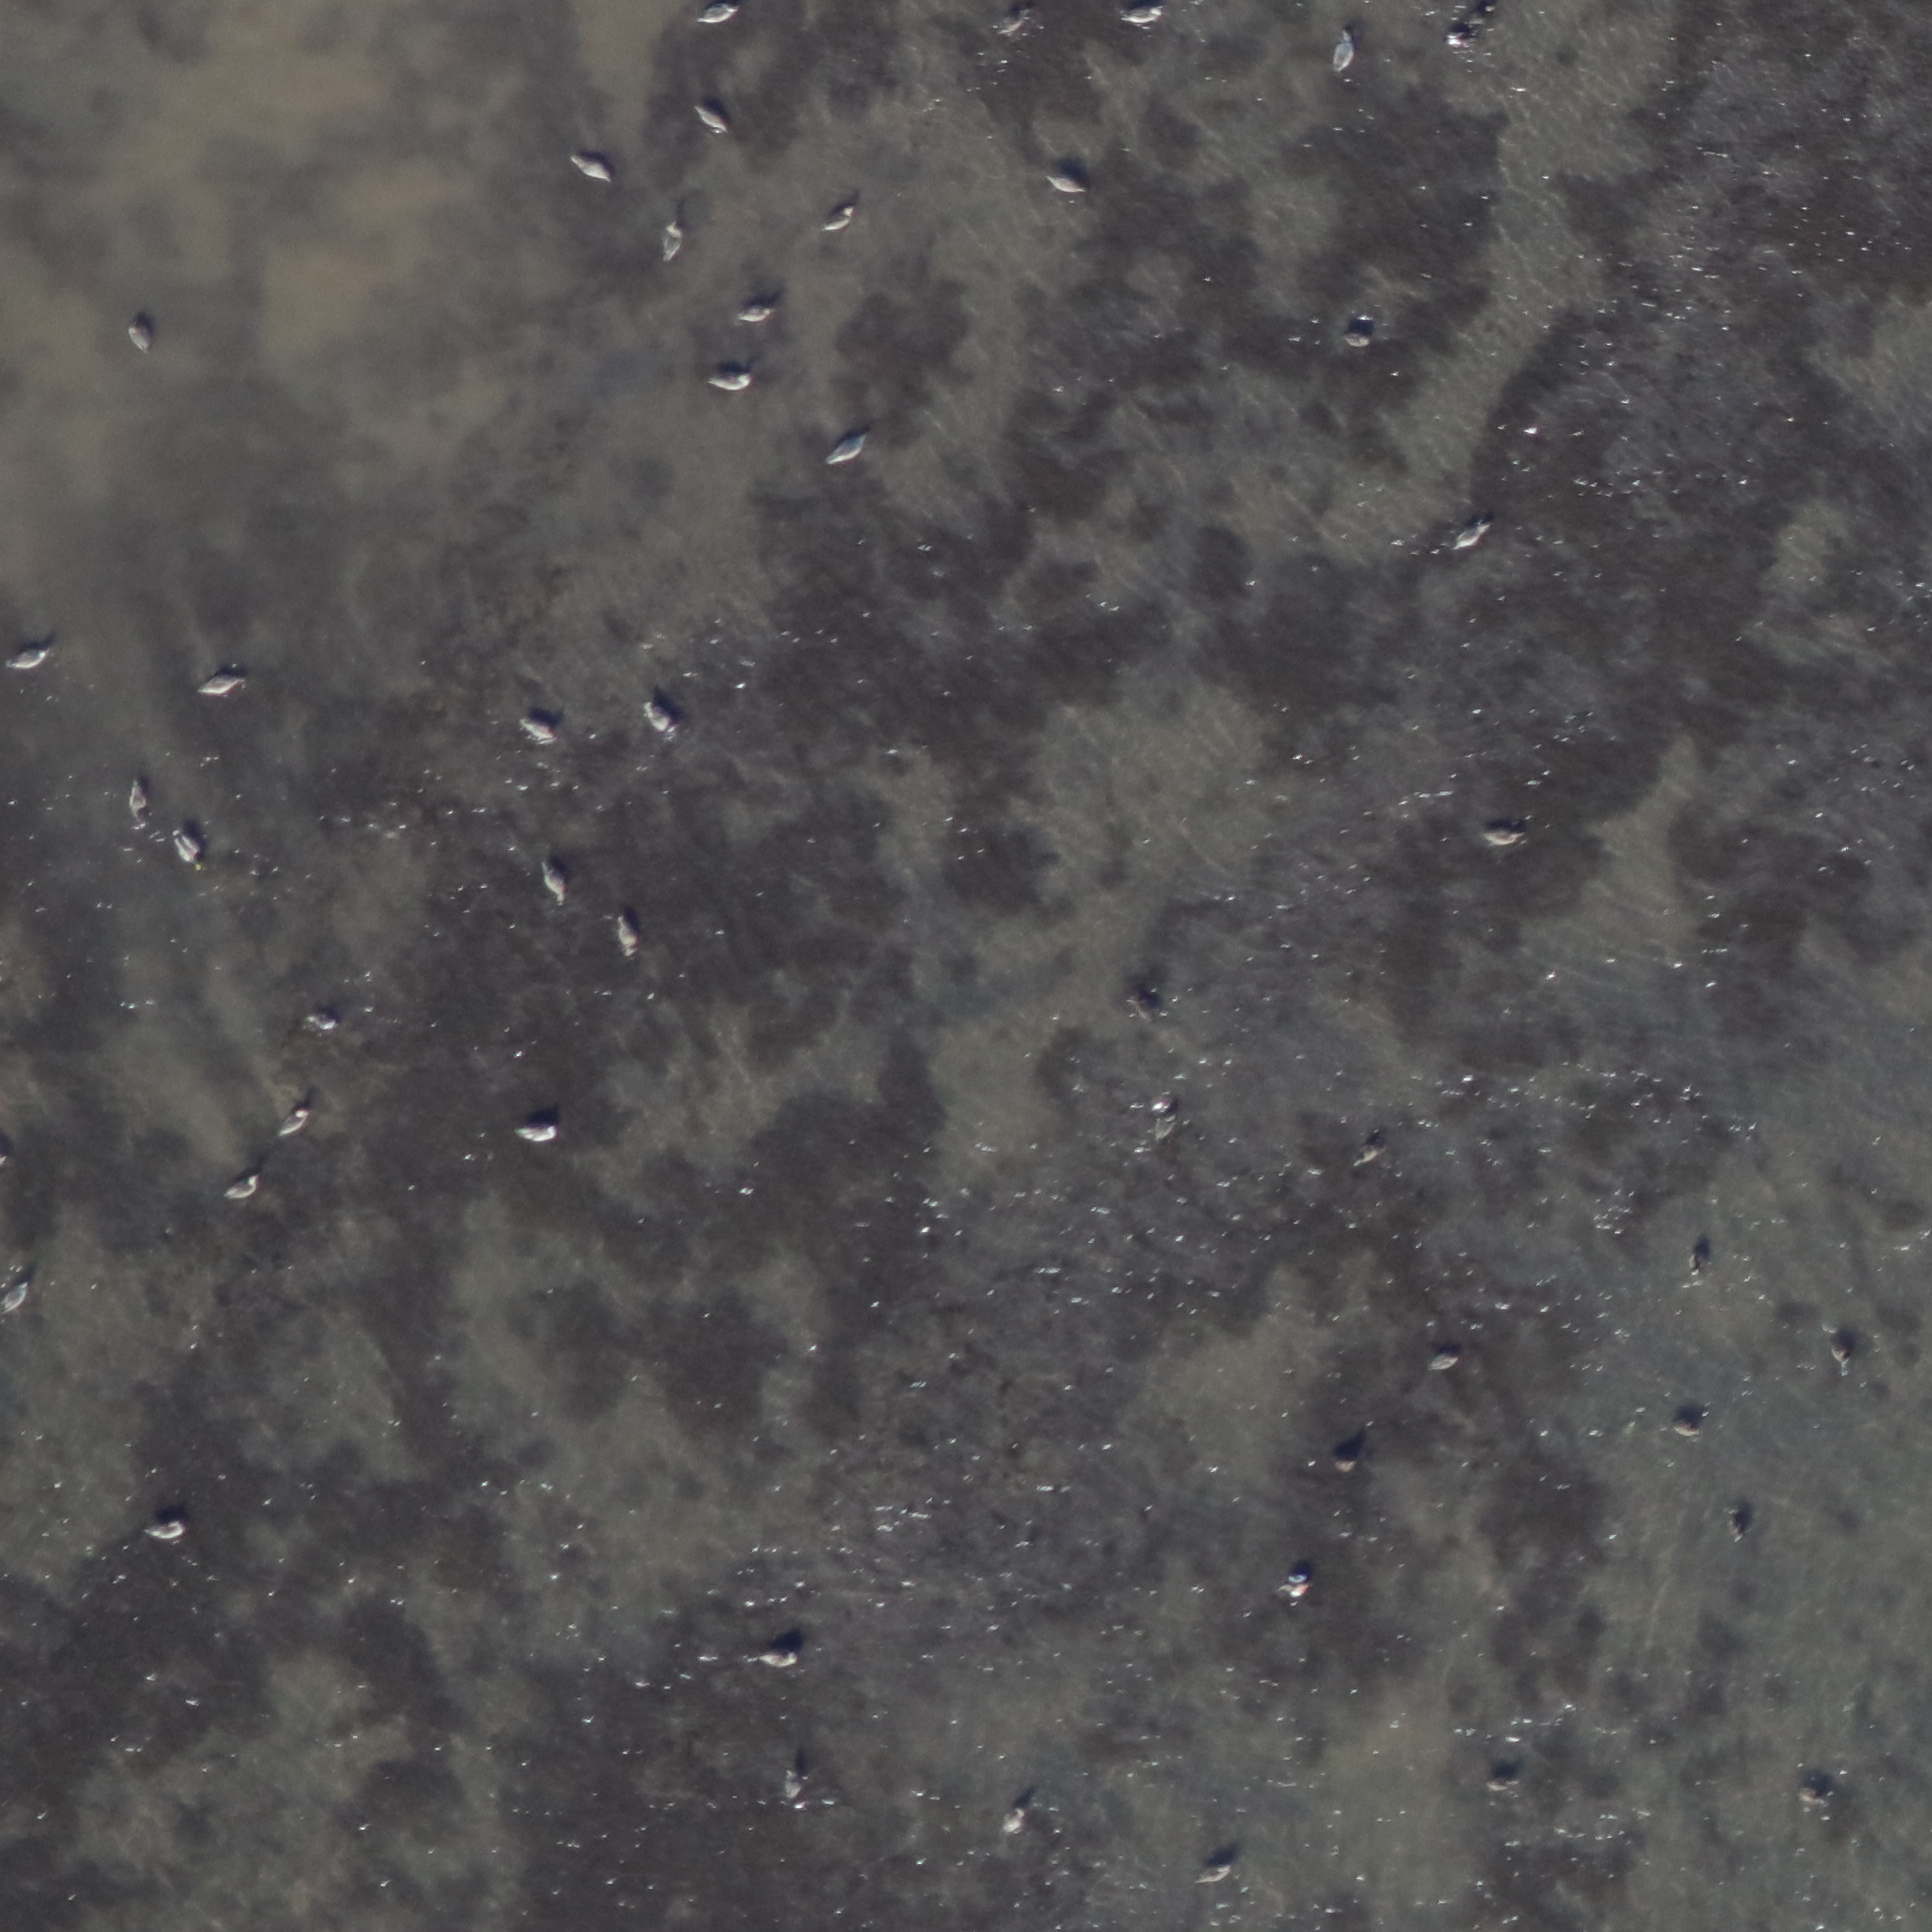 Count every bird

48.